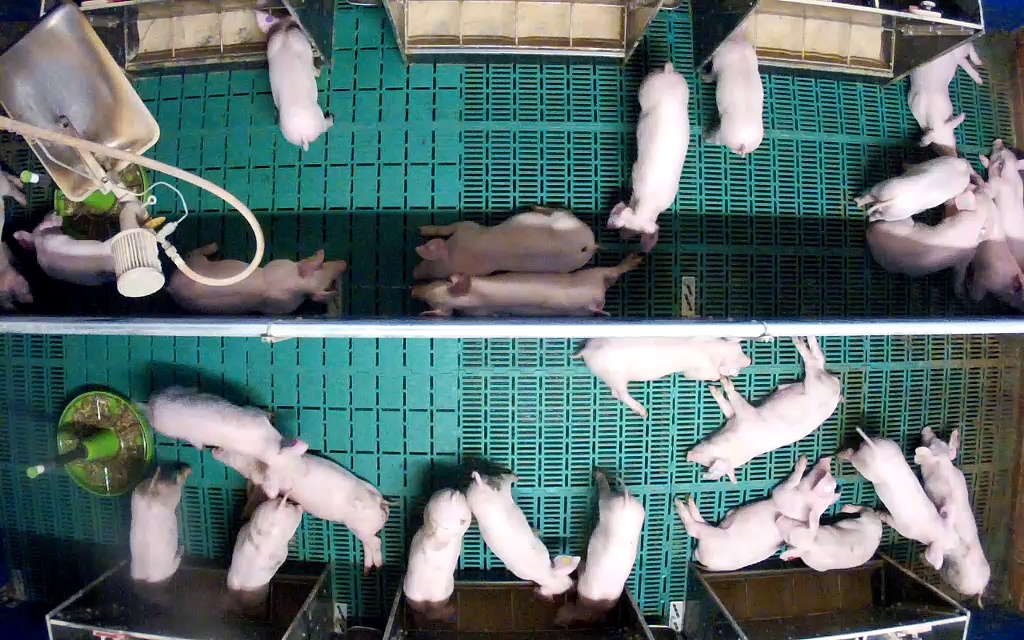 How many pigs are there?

26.